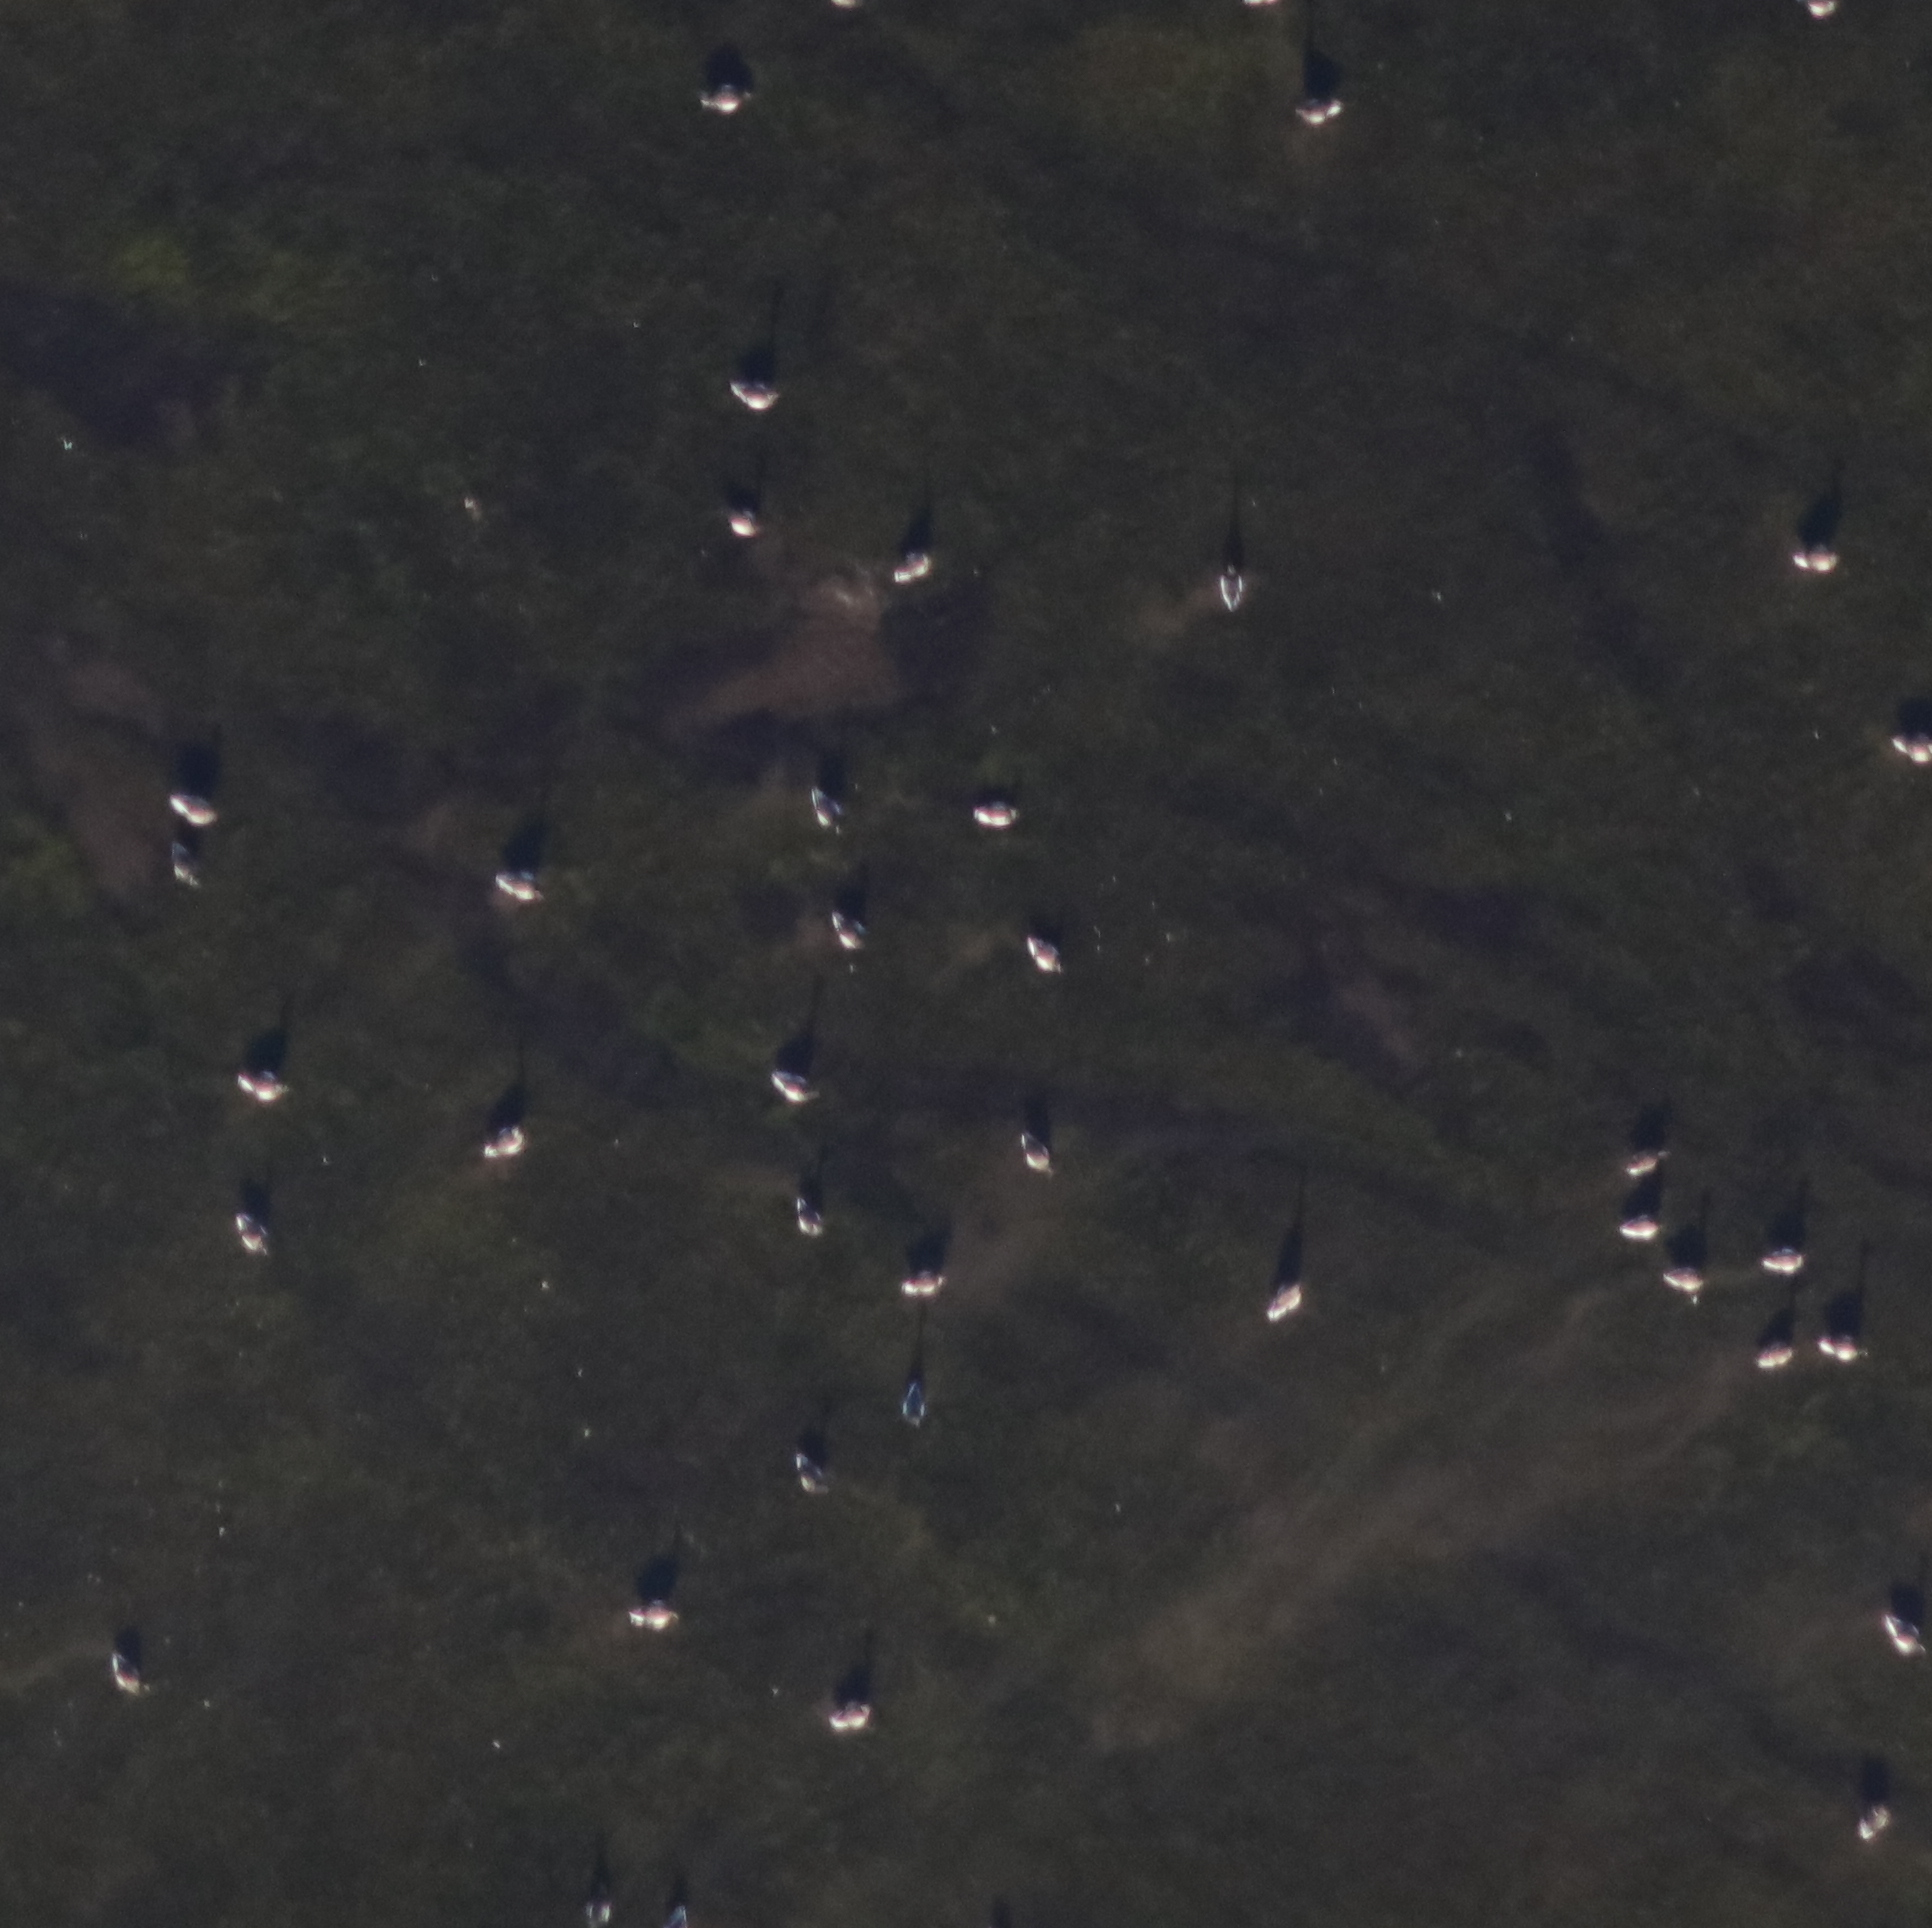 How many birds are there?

38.